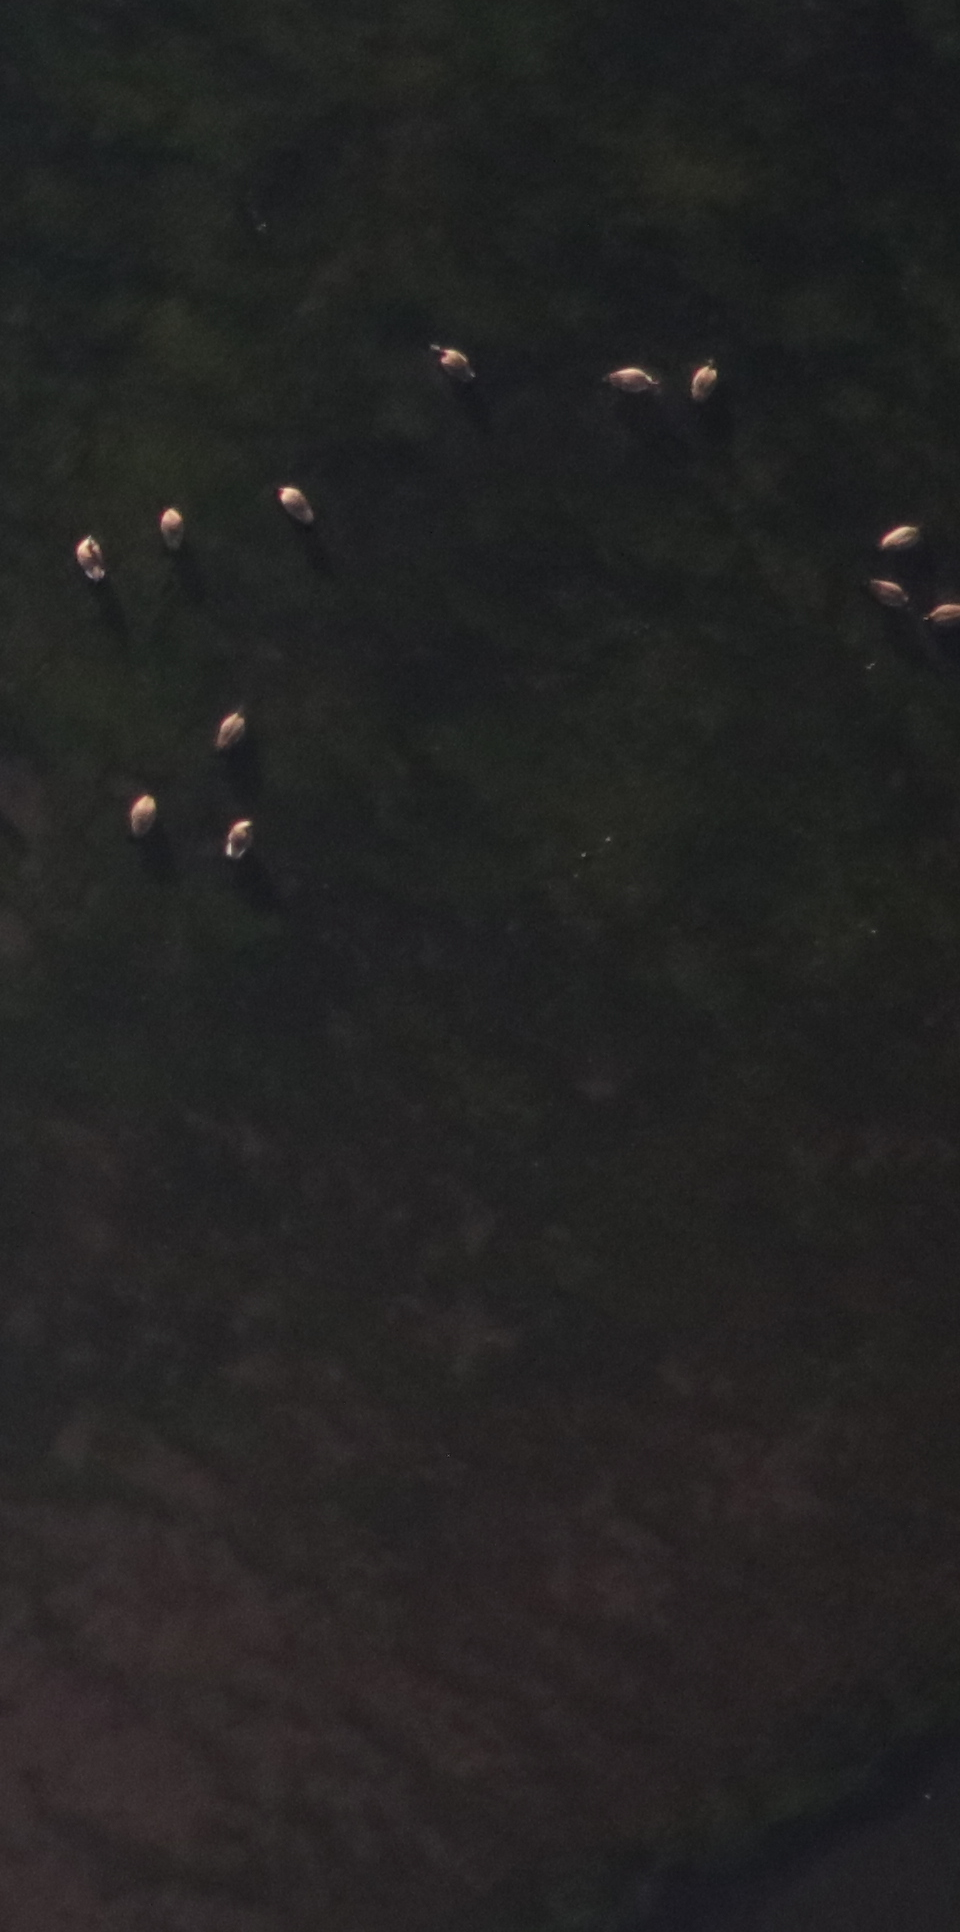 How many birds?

12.